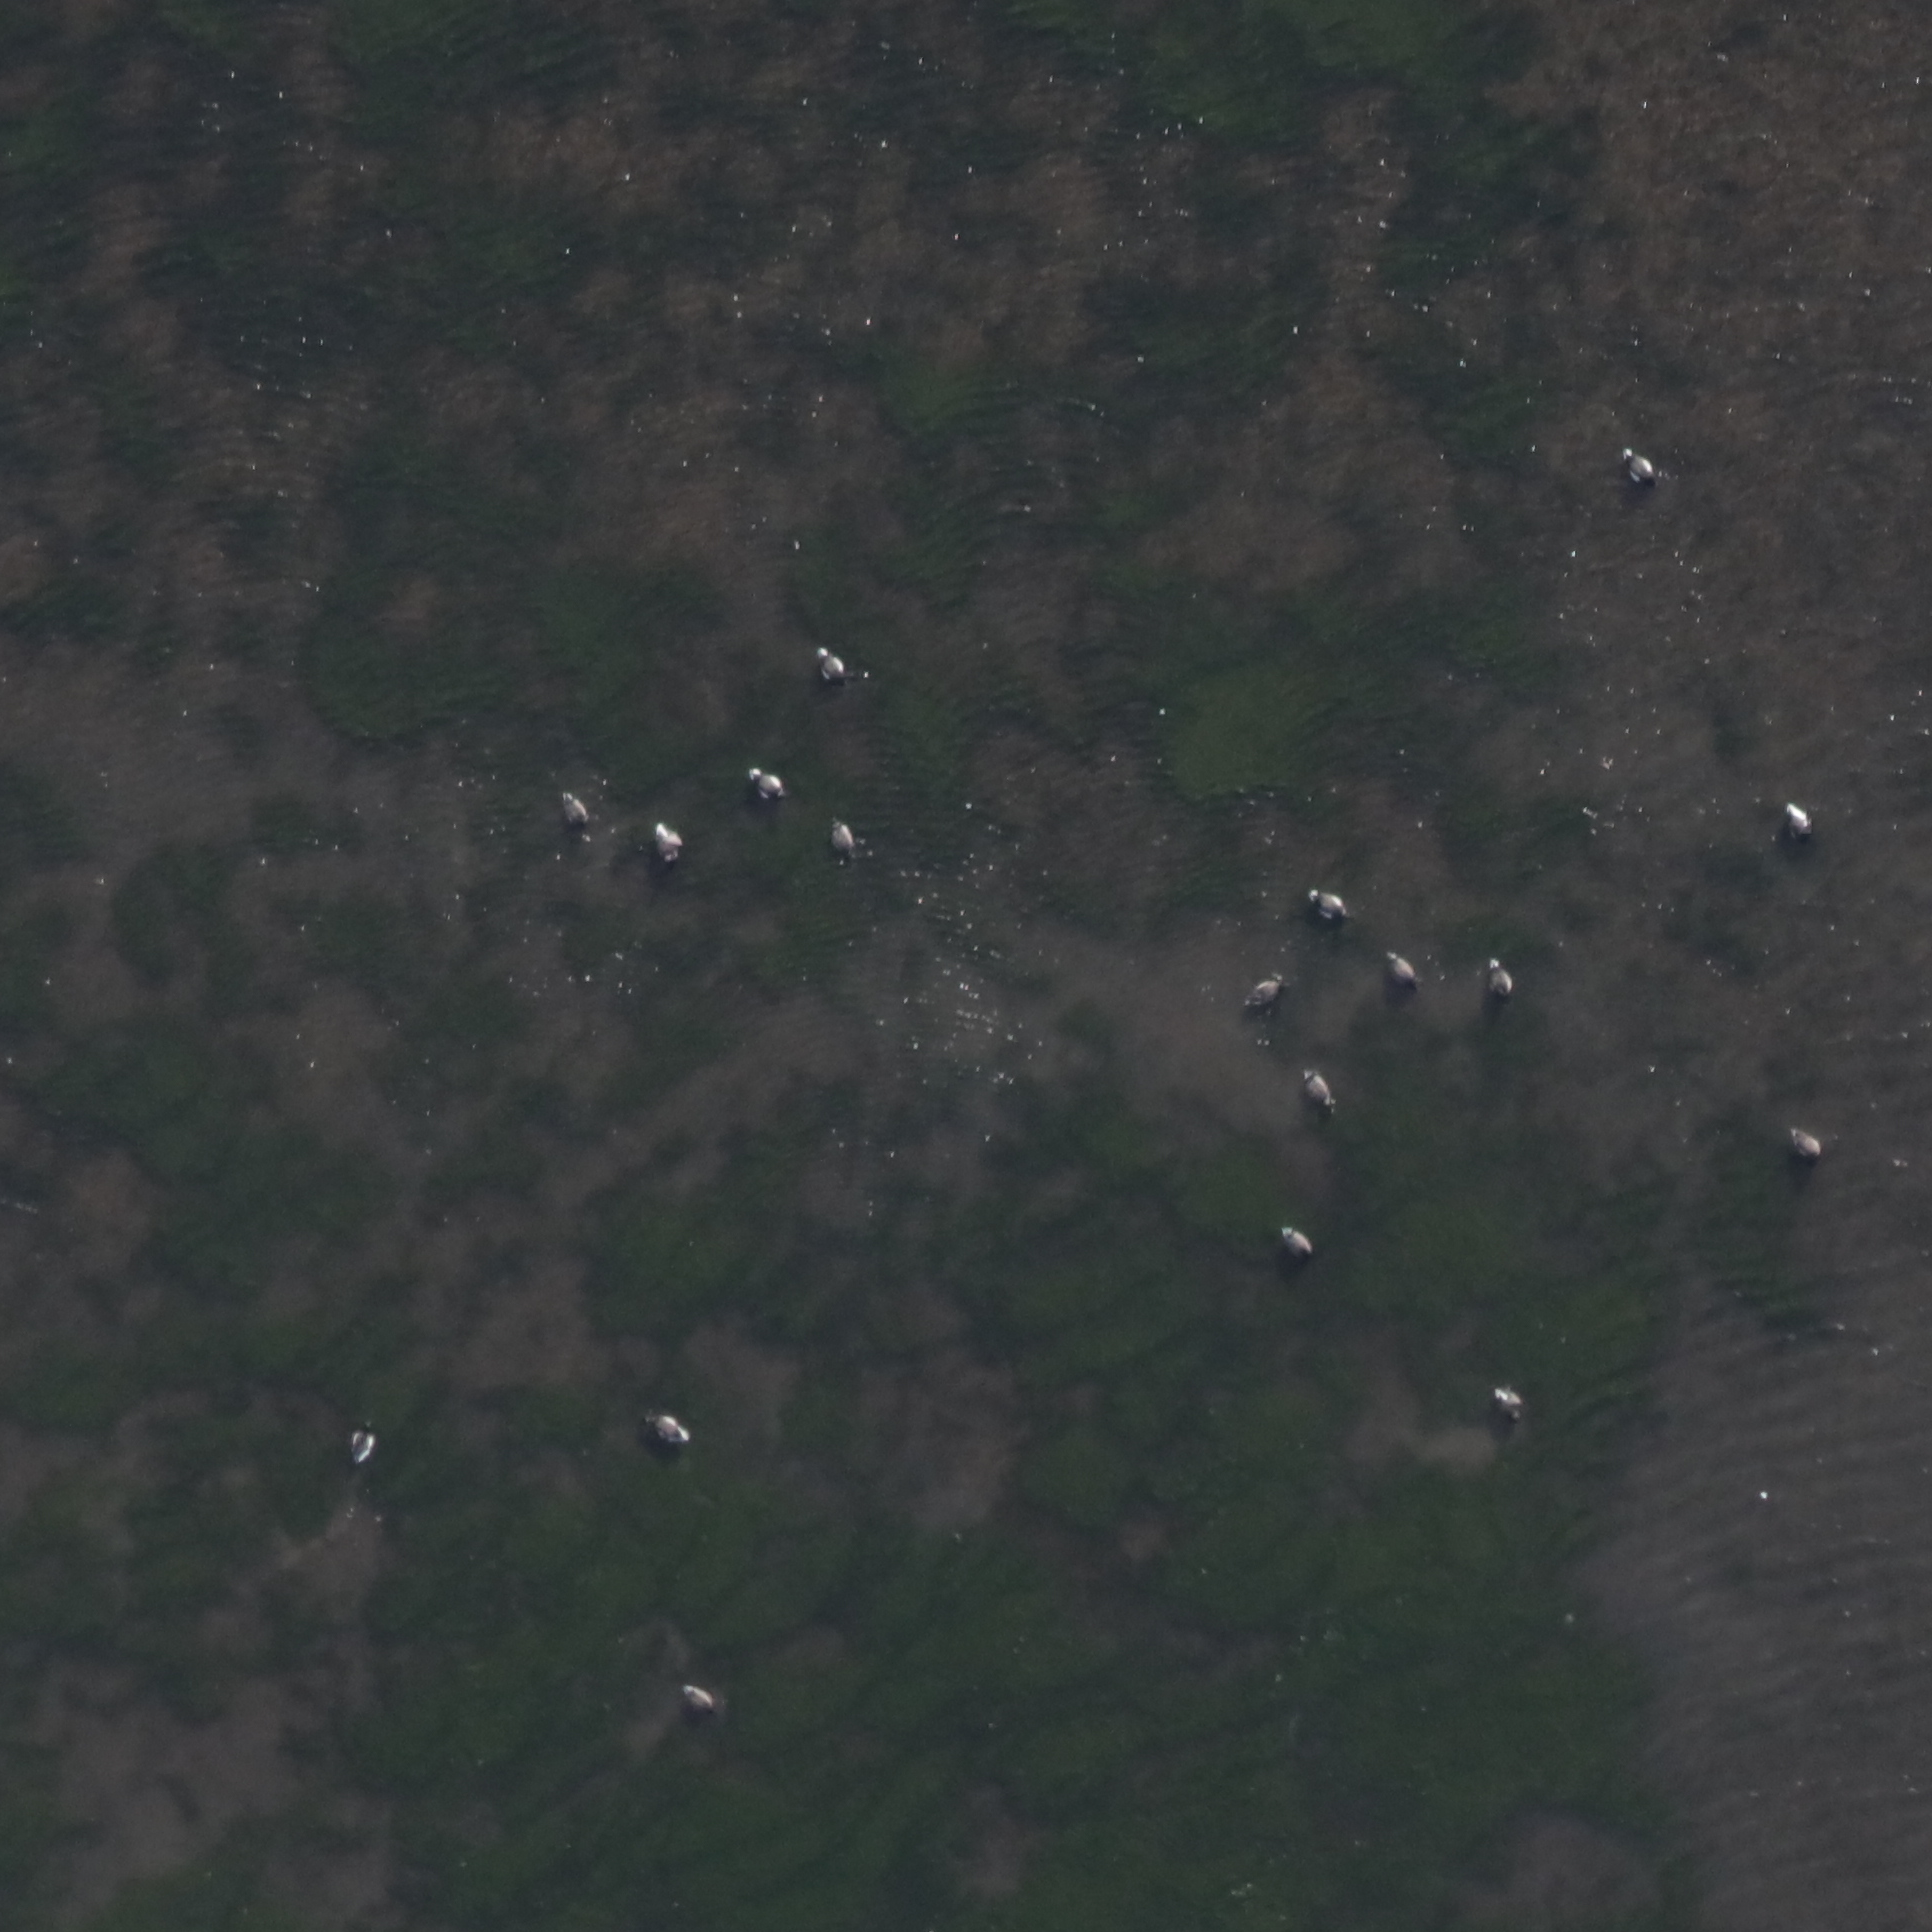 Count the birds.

18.